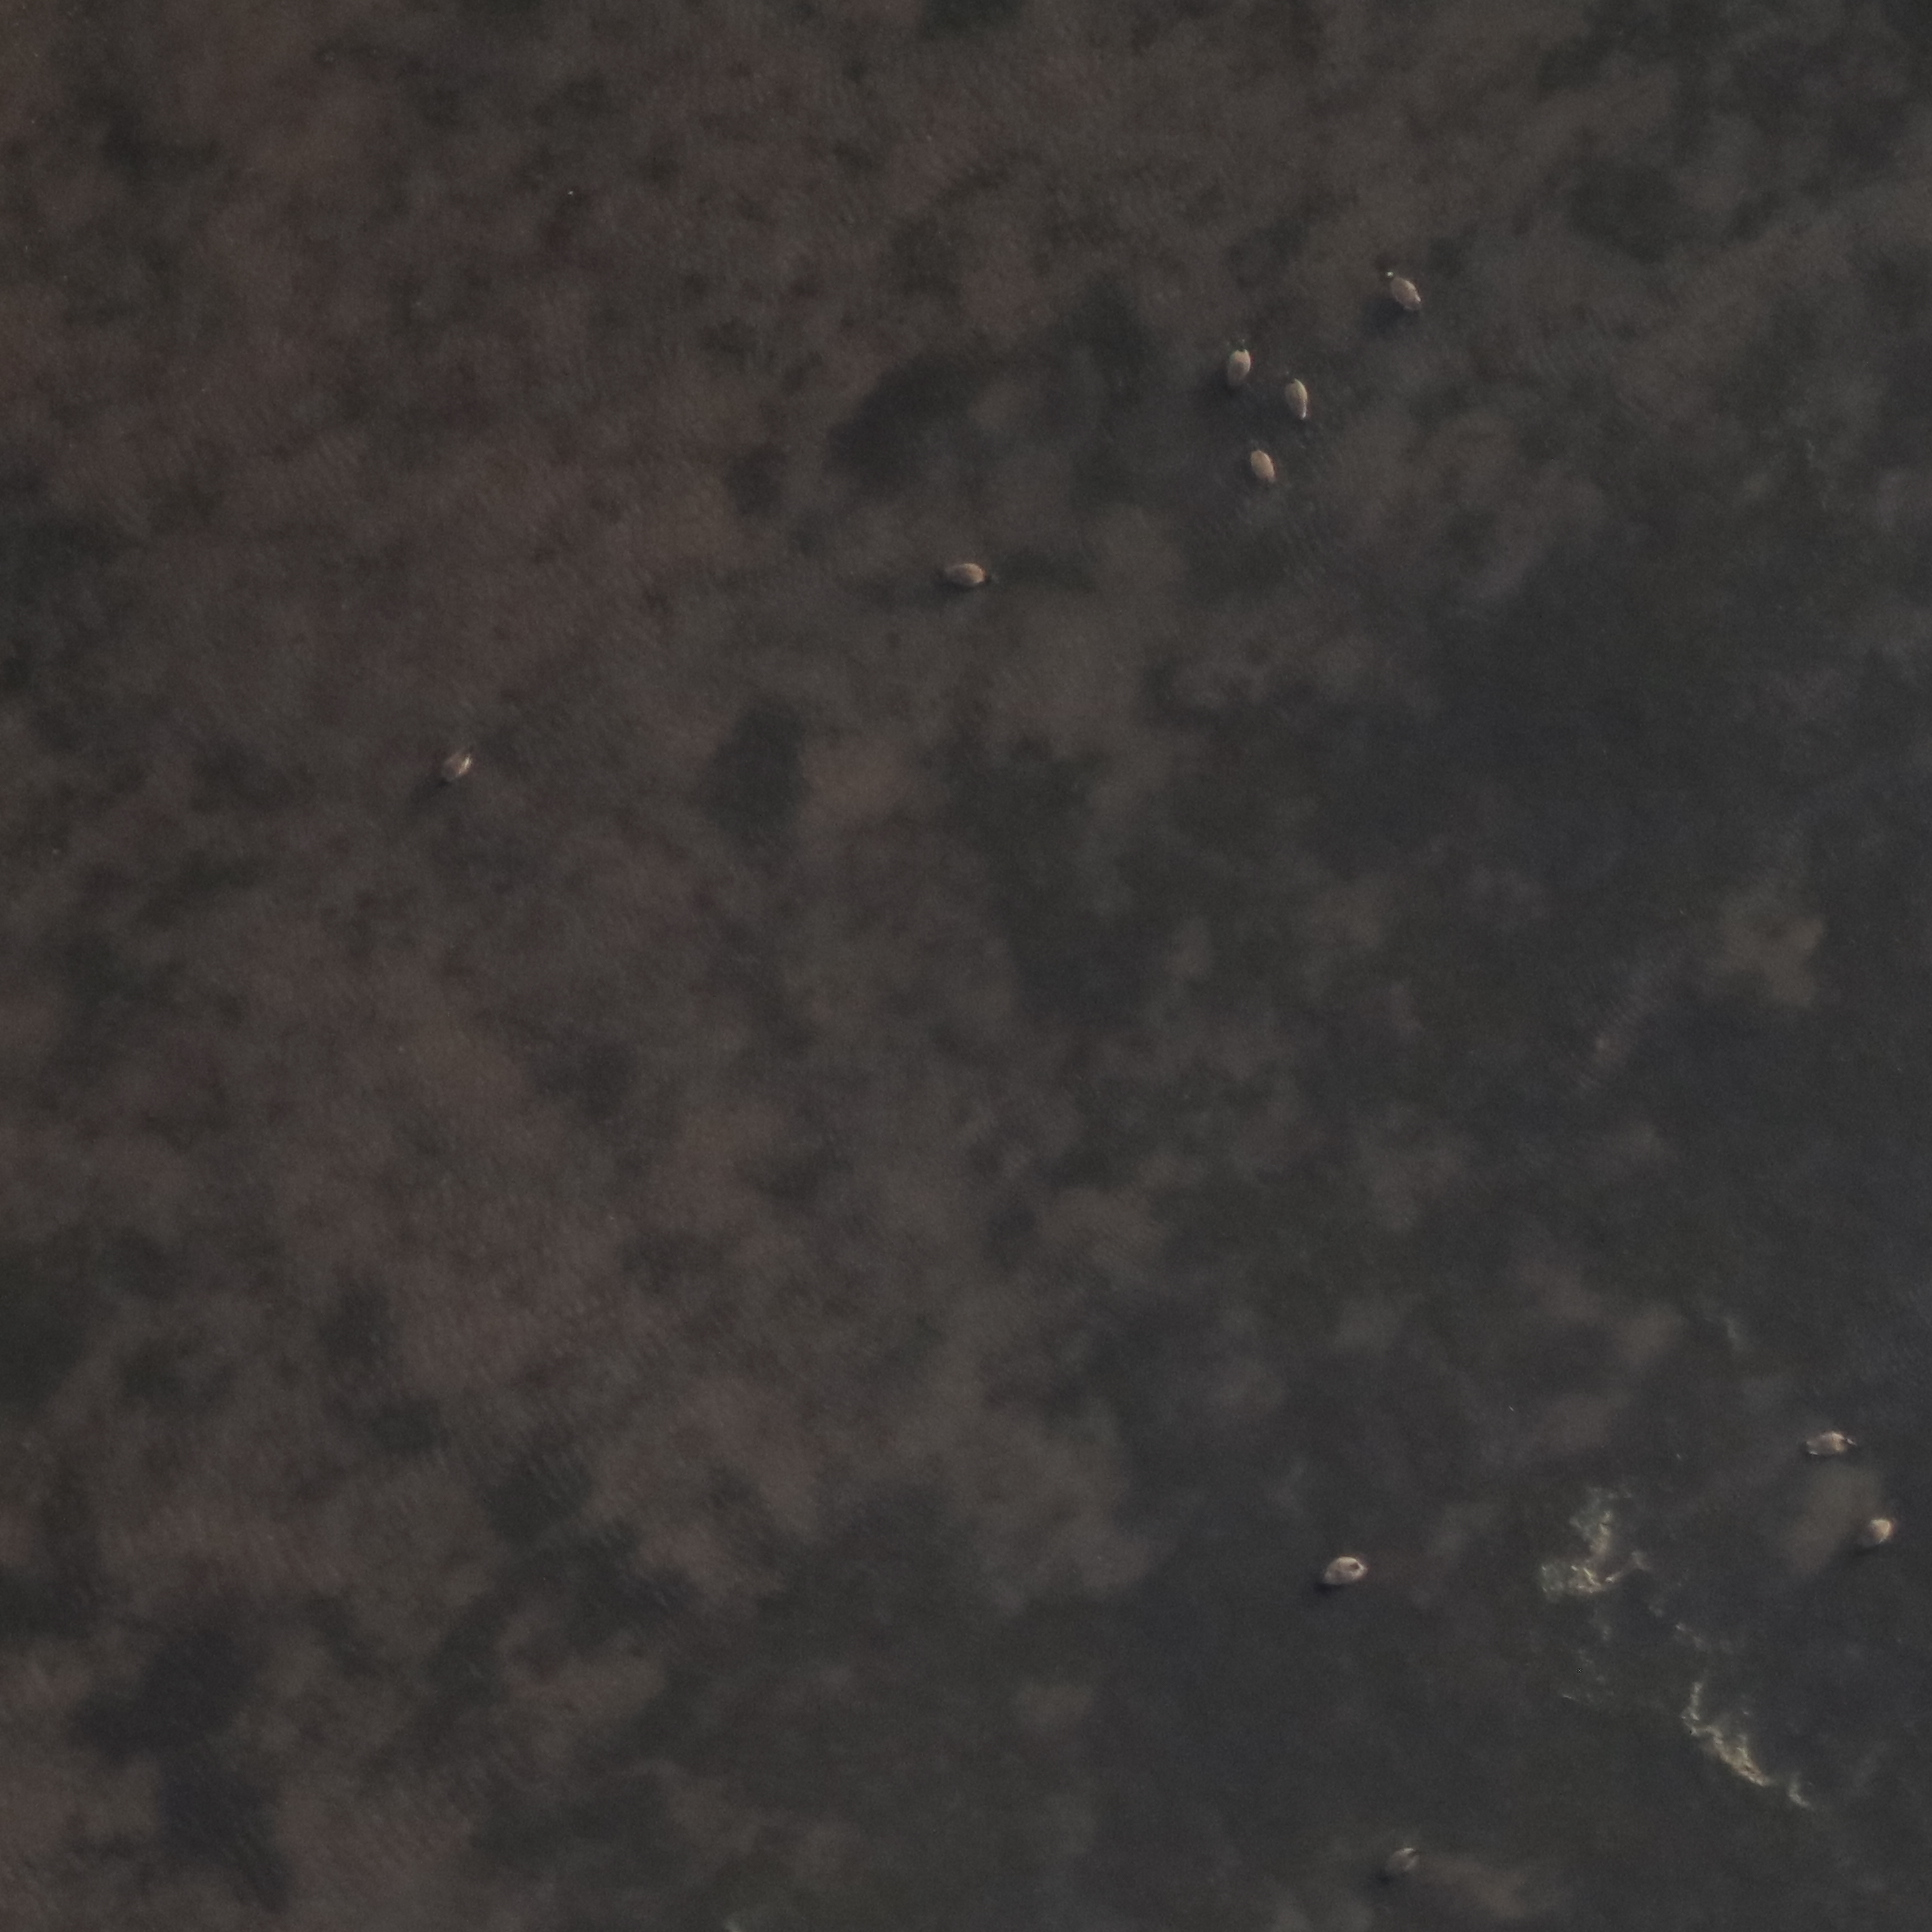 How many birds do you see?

10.